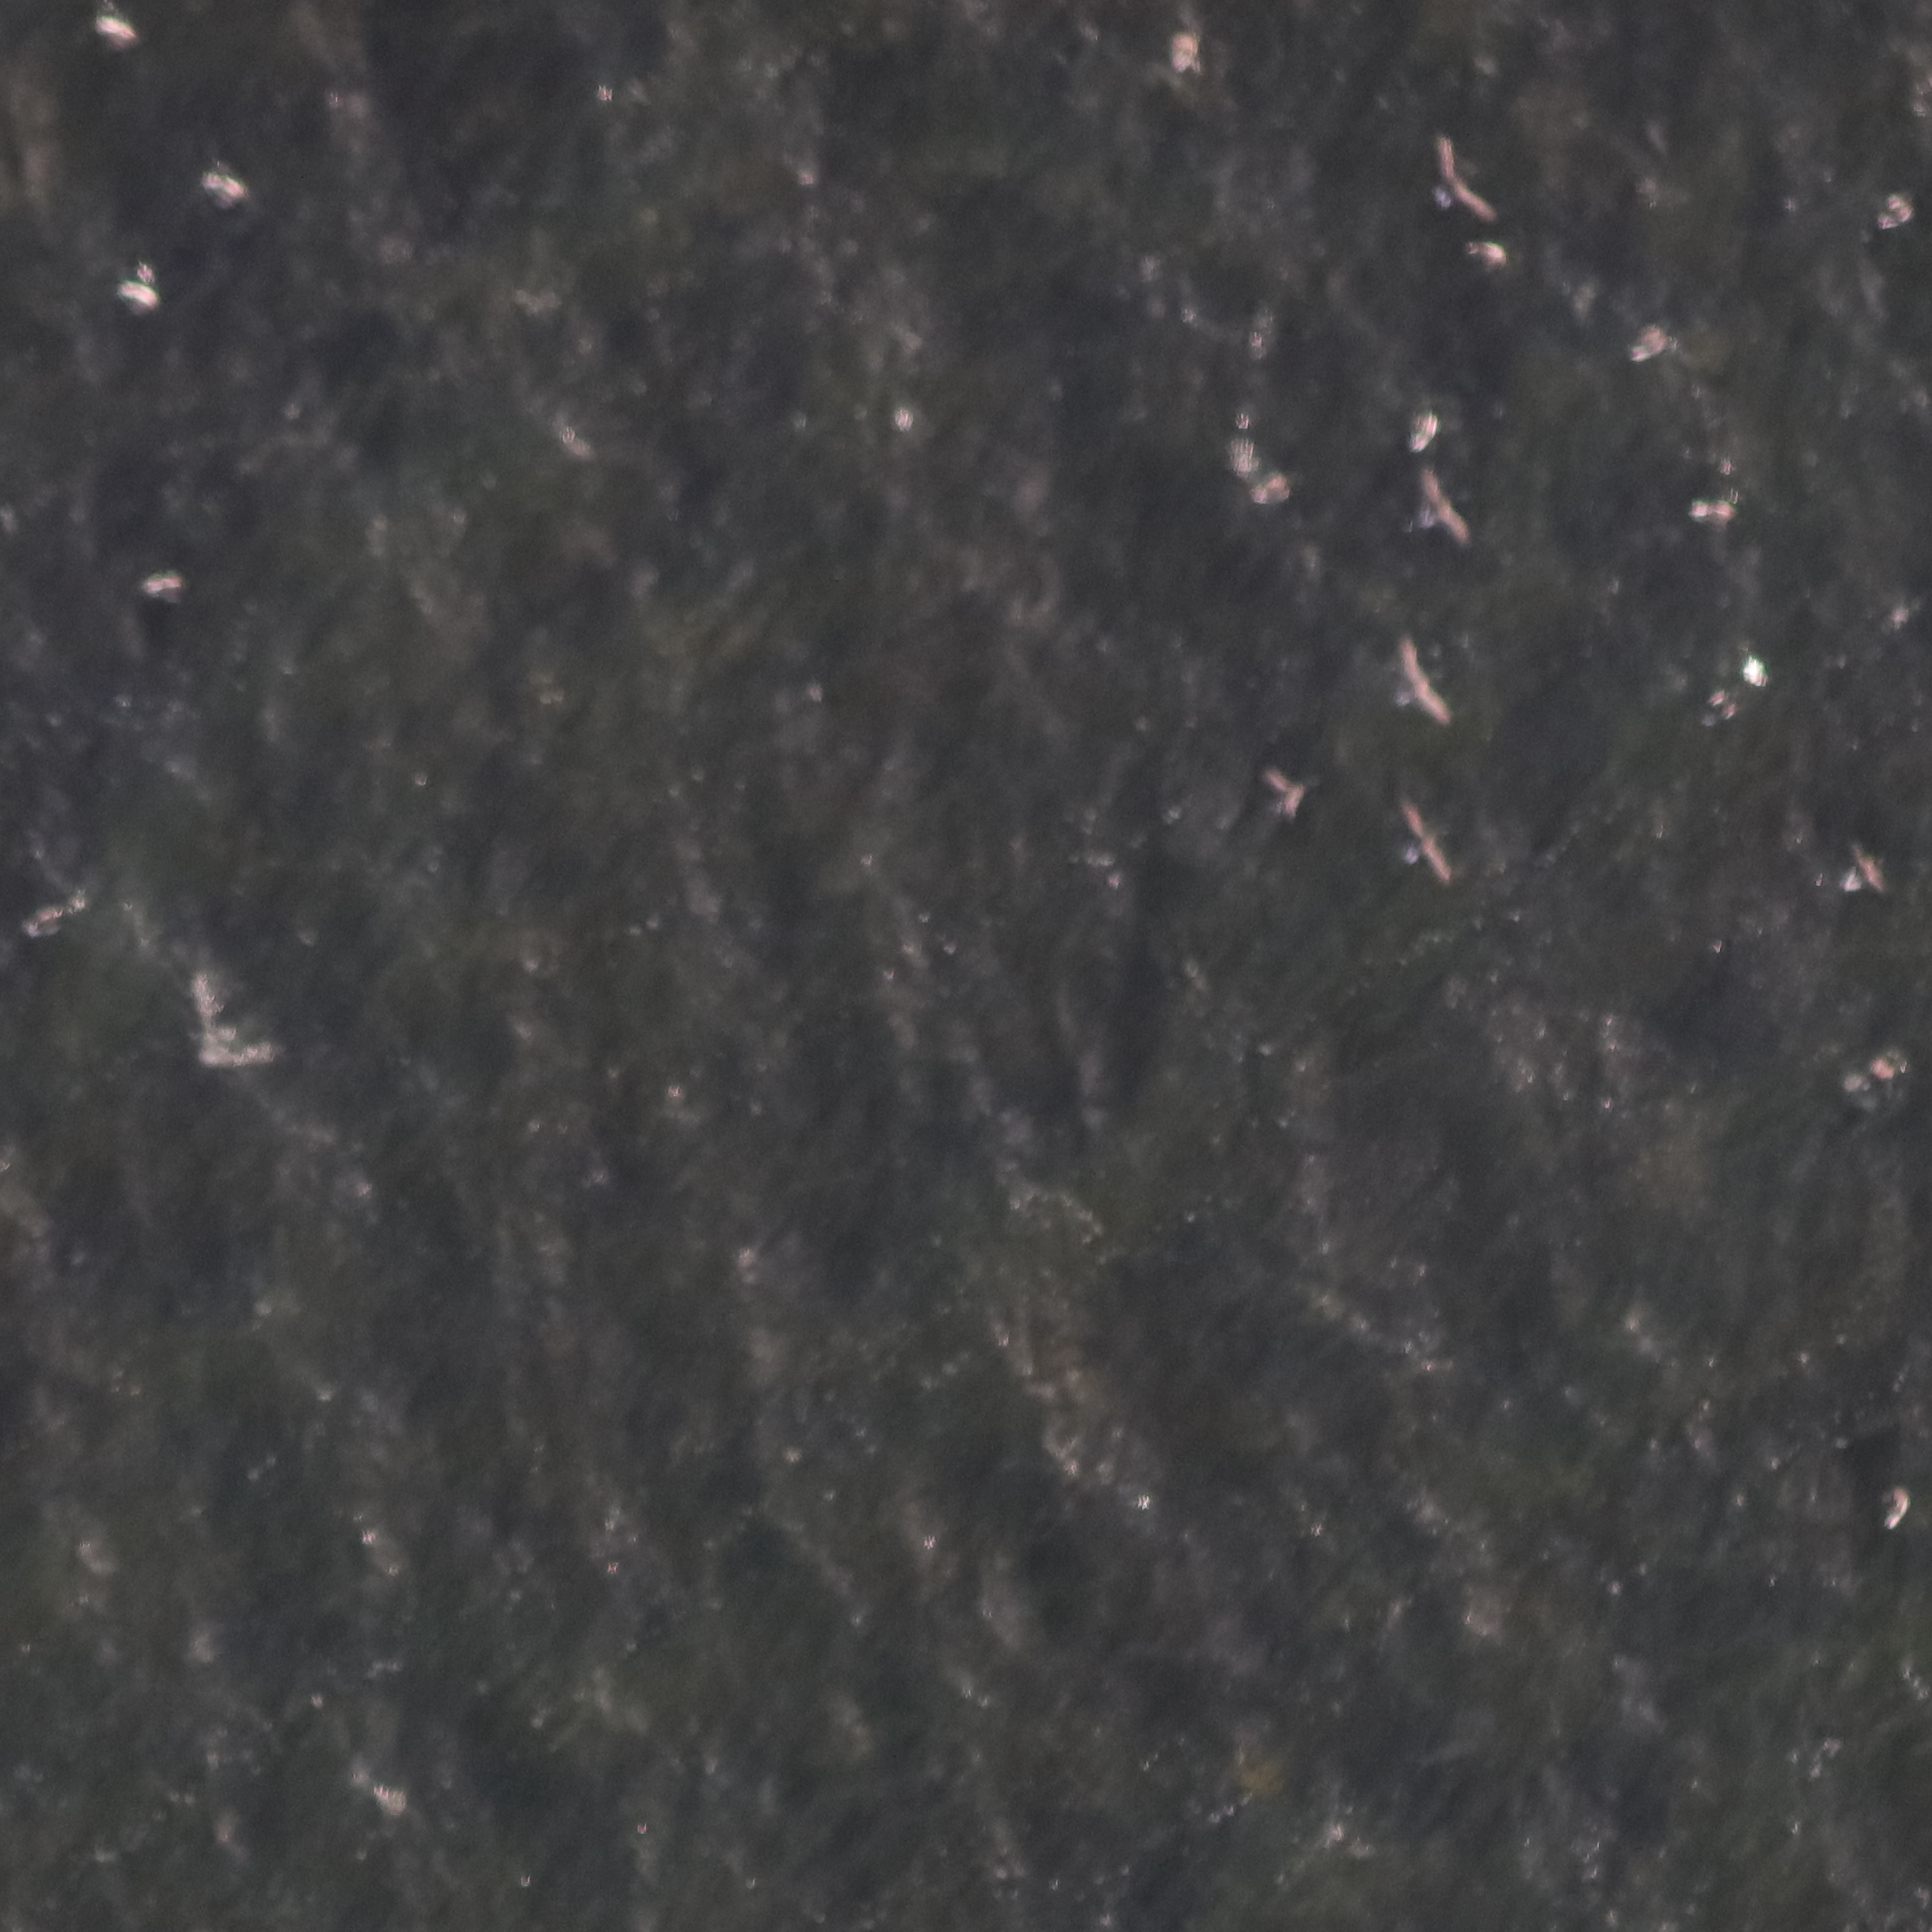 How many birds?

21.